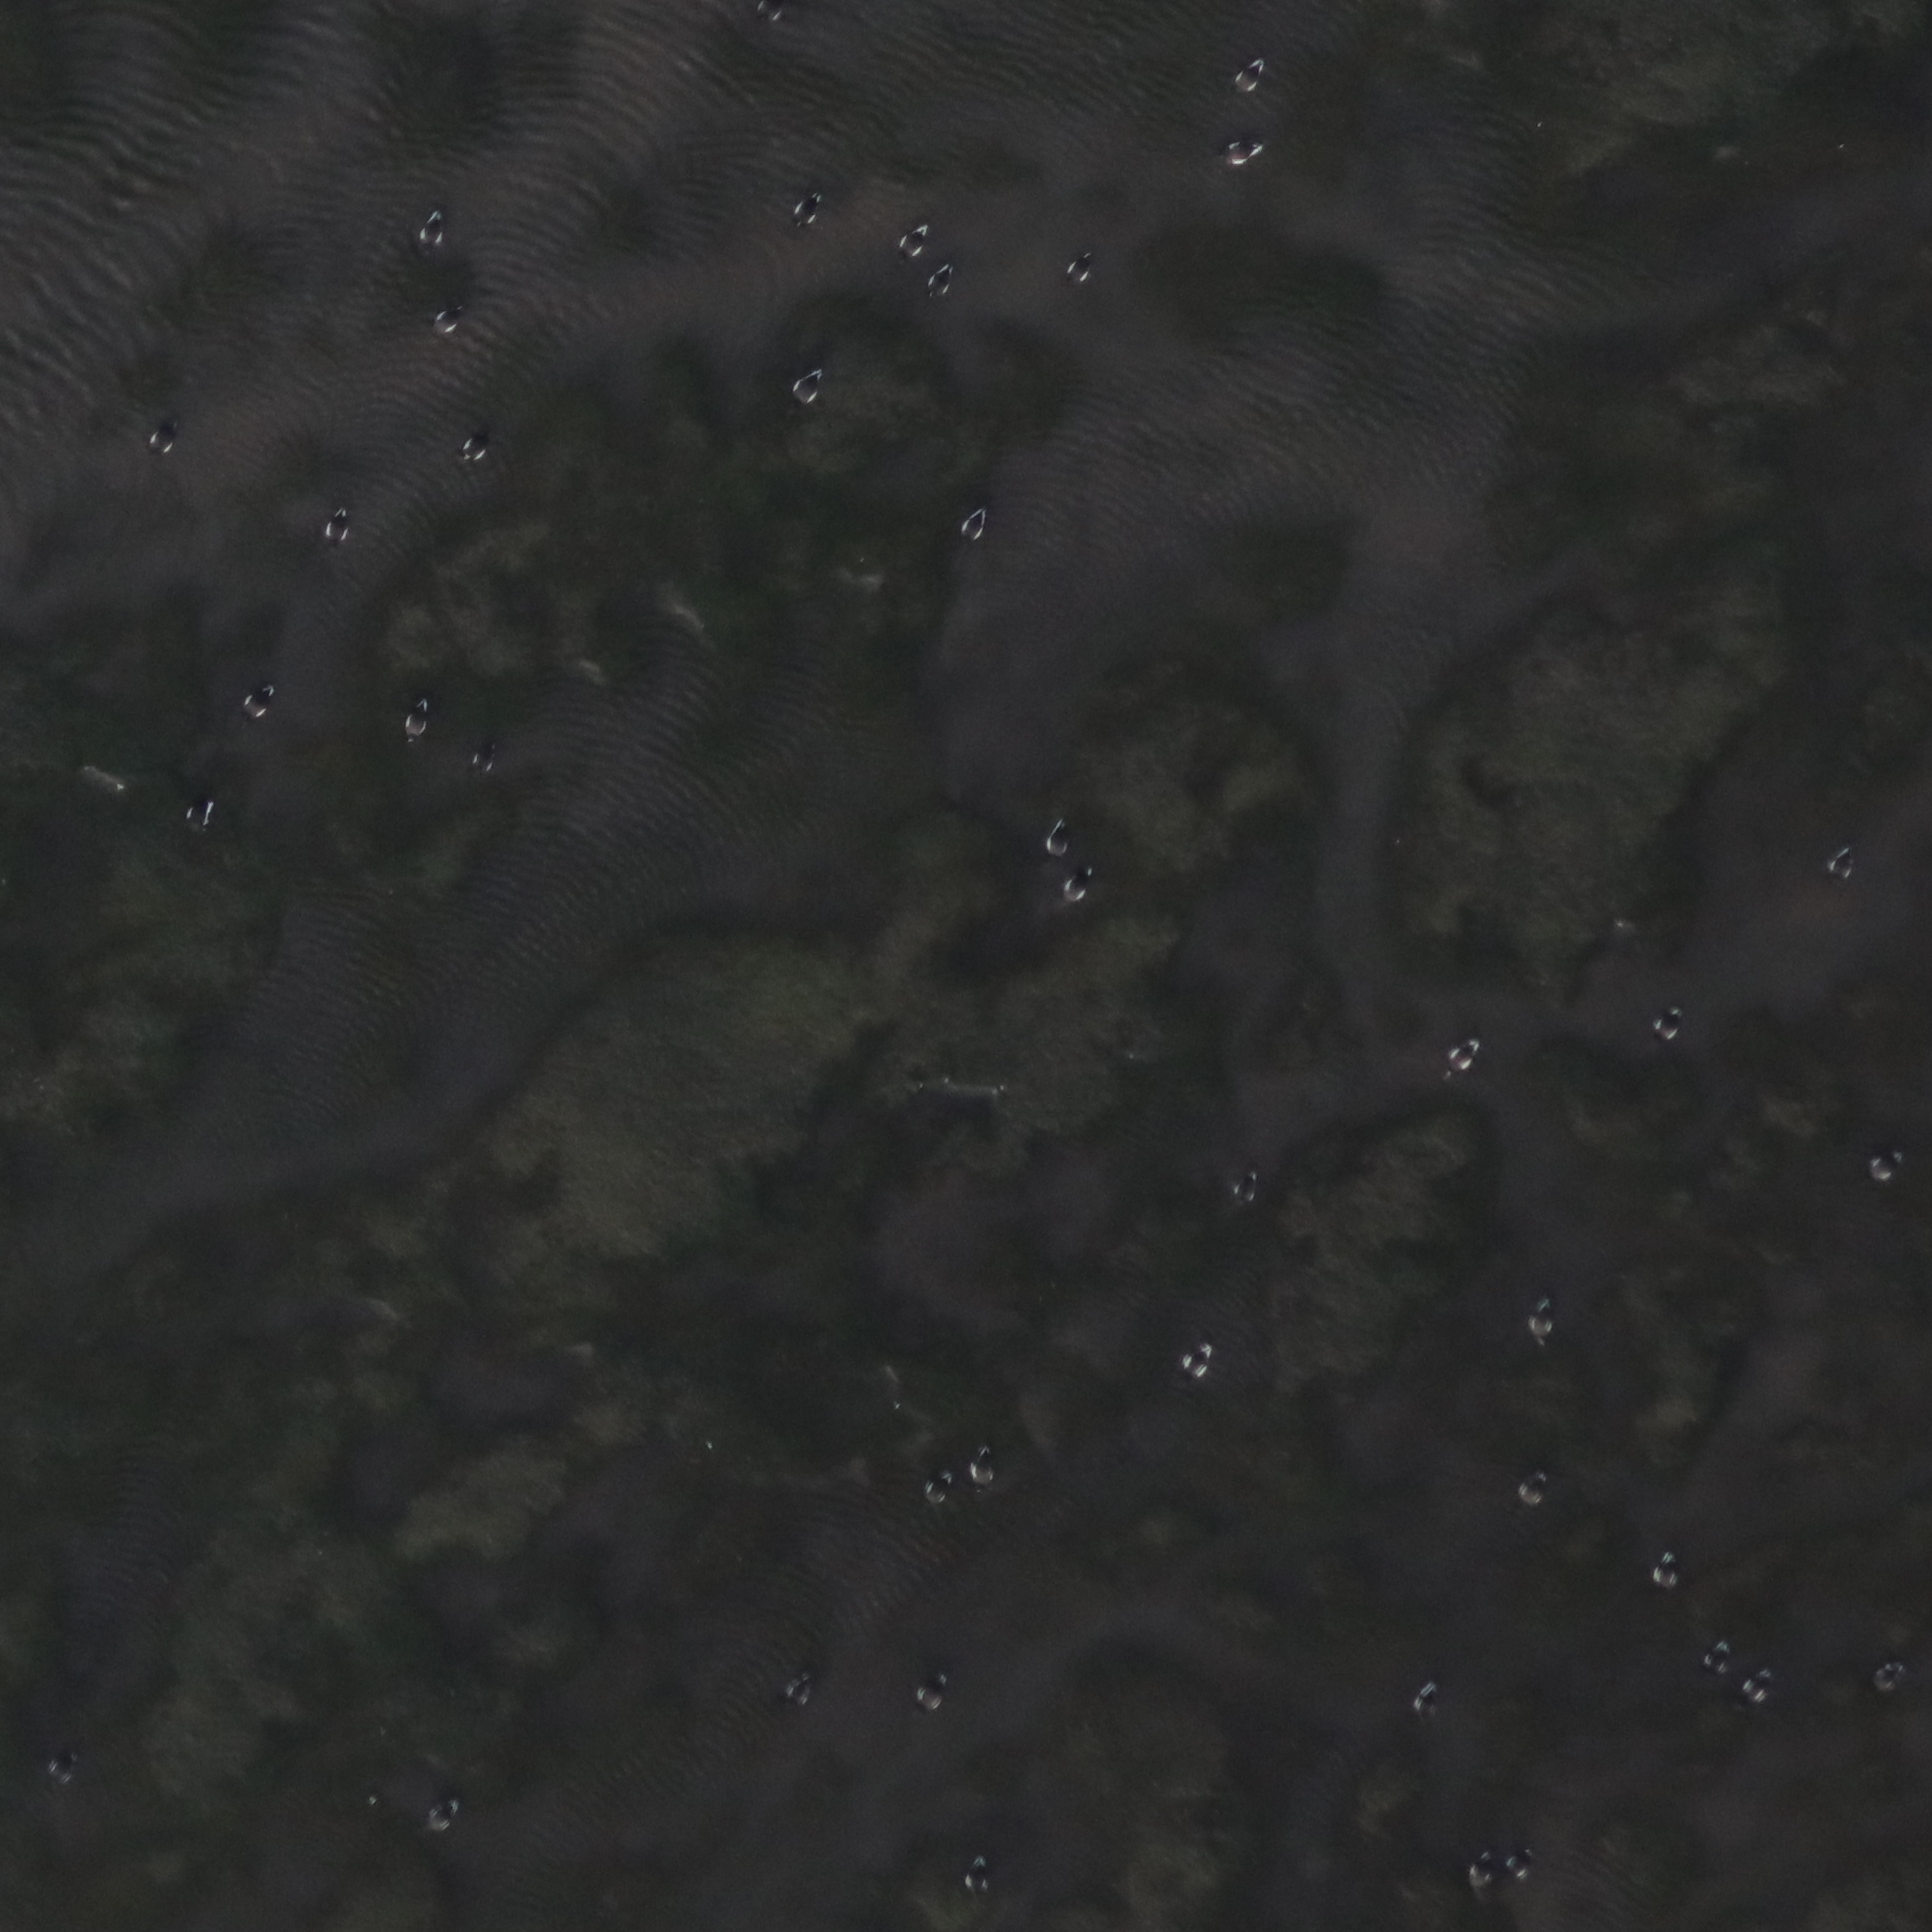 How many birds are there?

42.